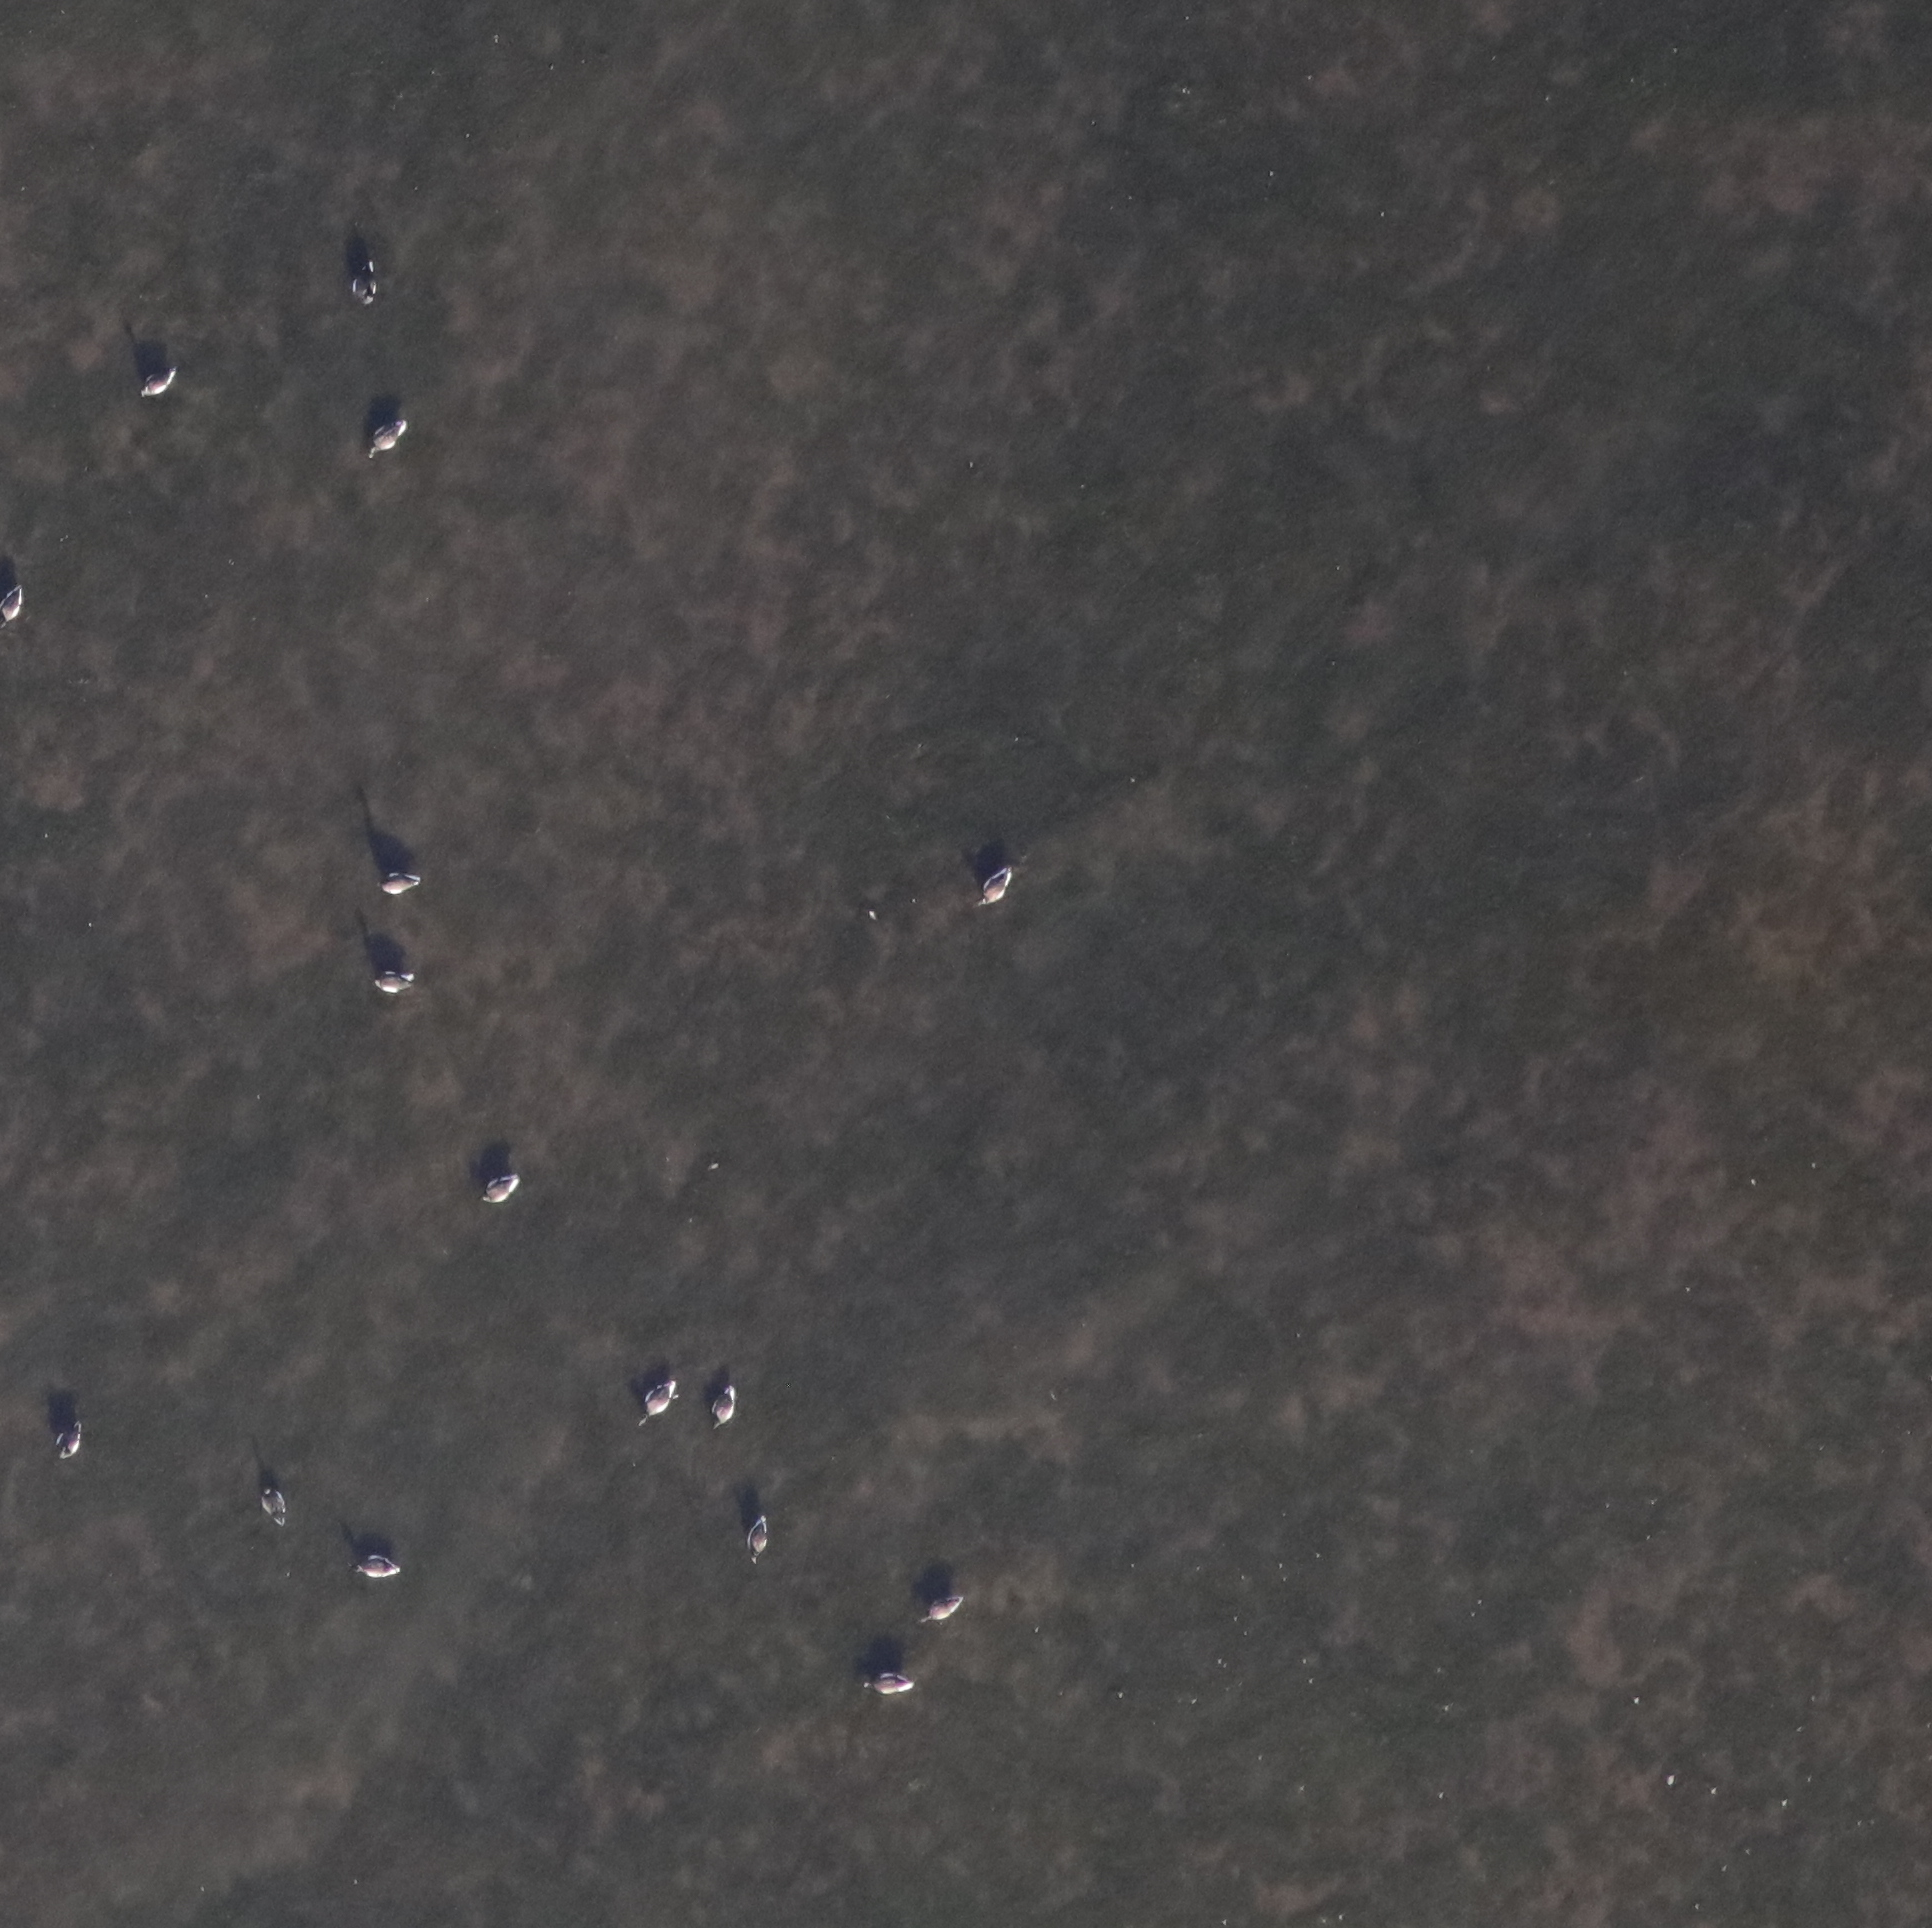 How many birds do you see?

16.